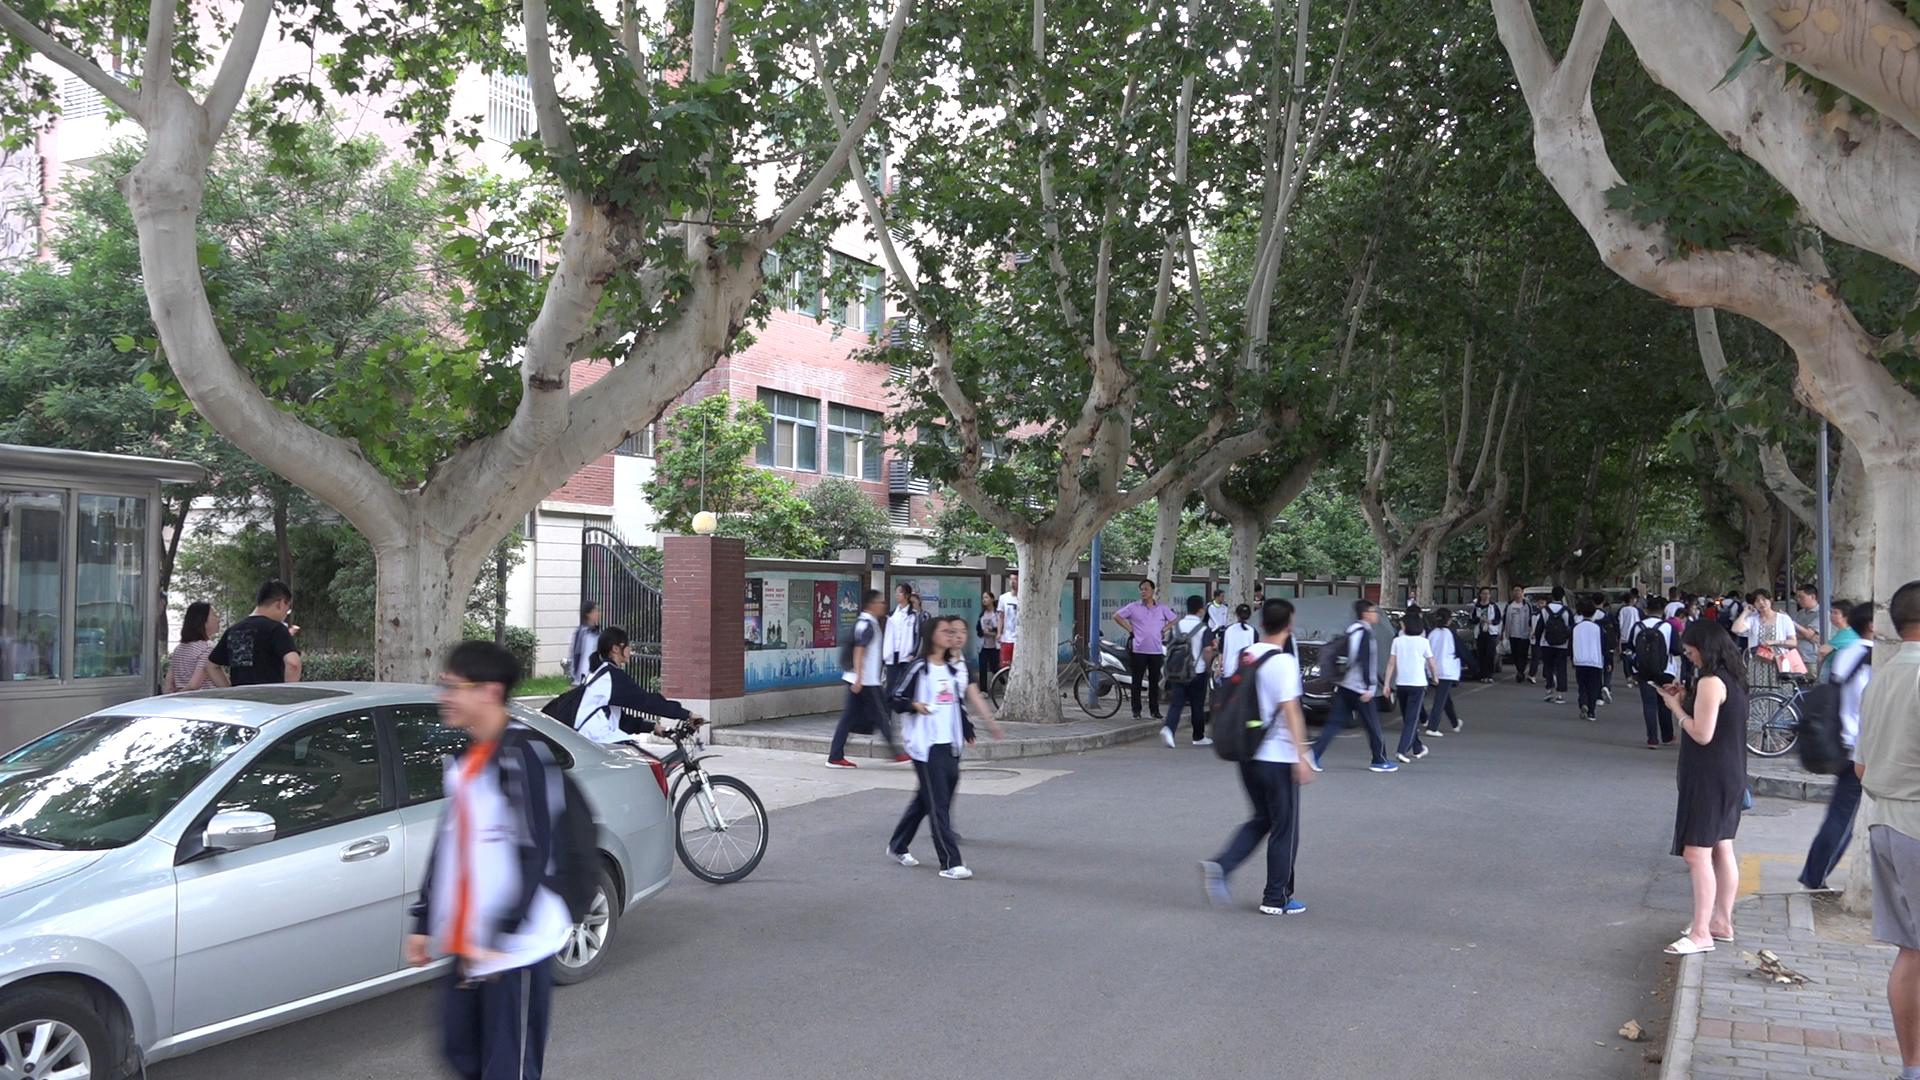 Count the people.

55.